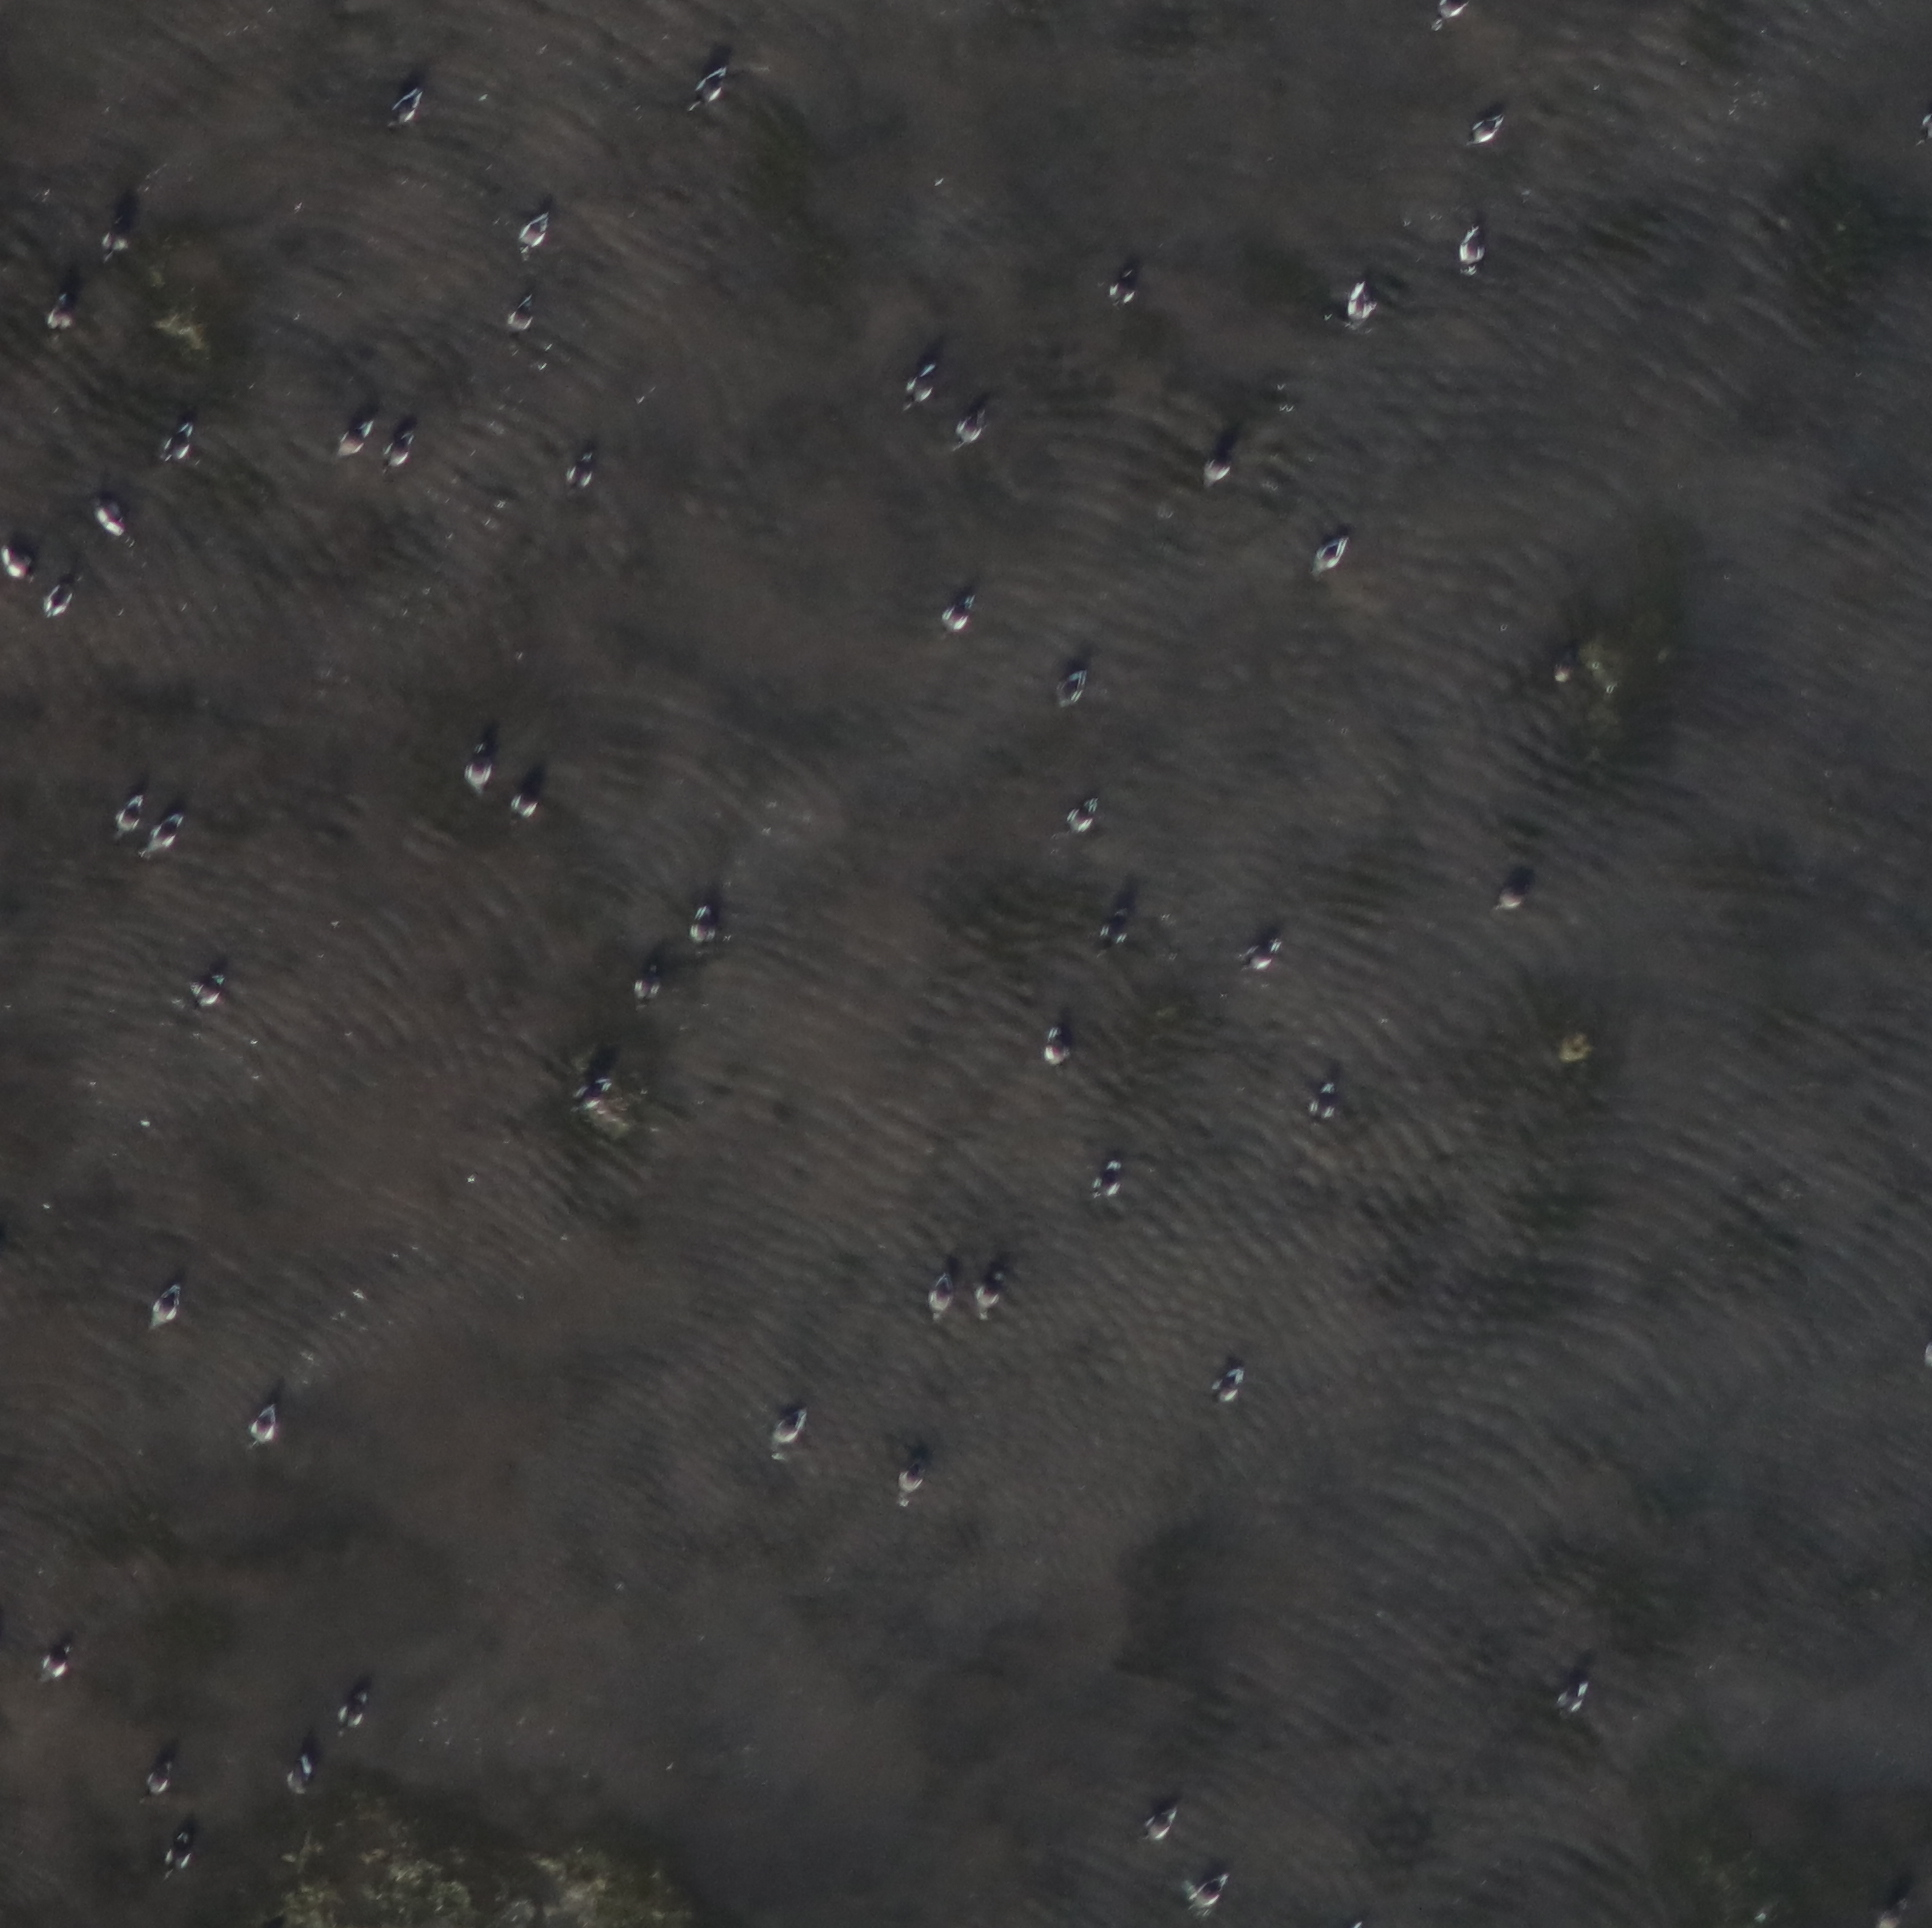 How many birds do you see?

54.